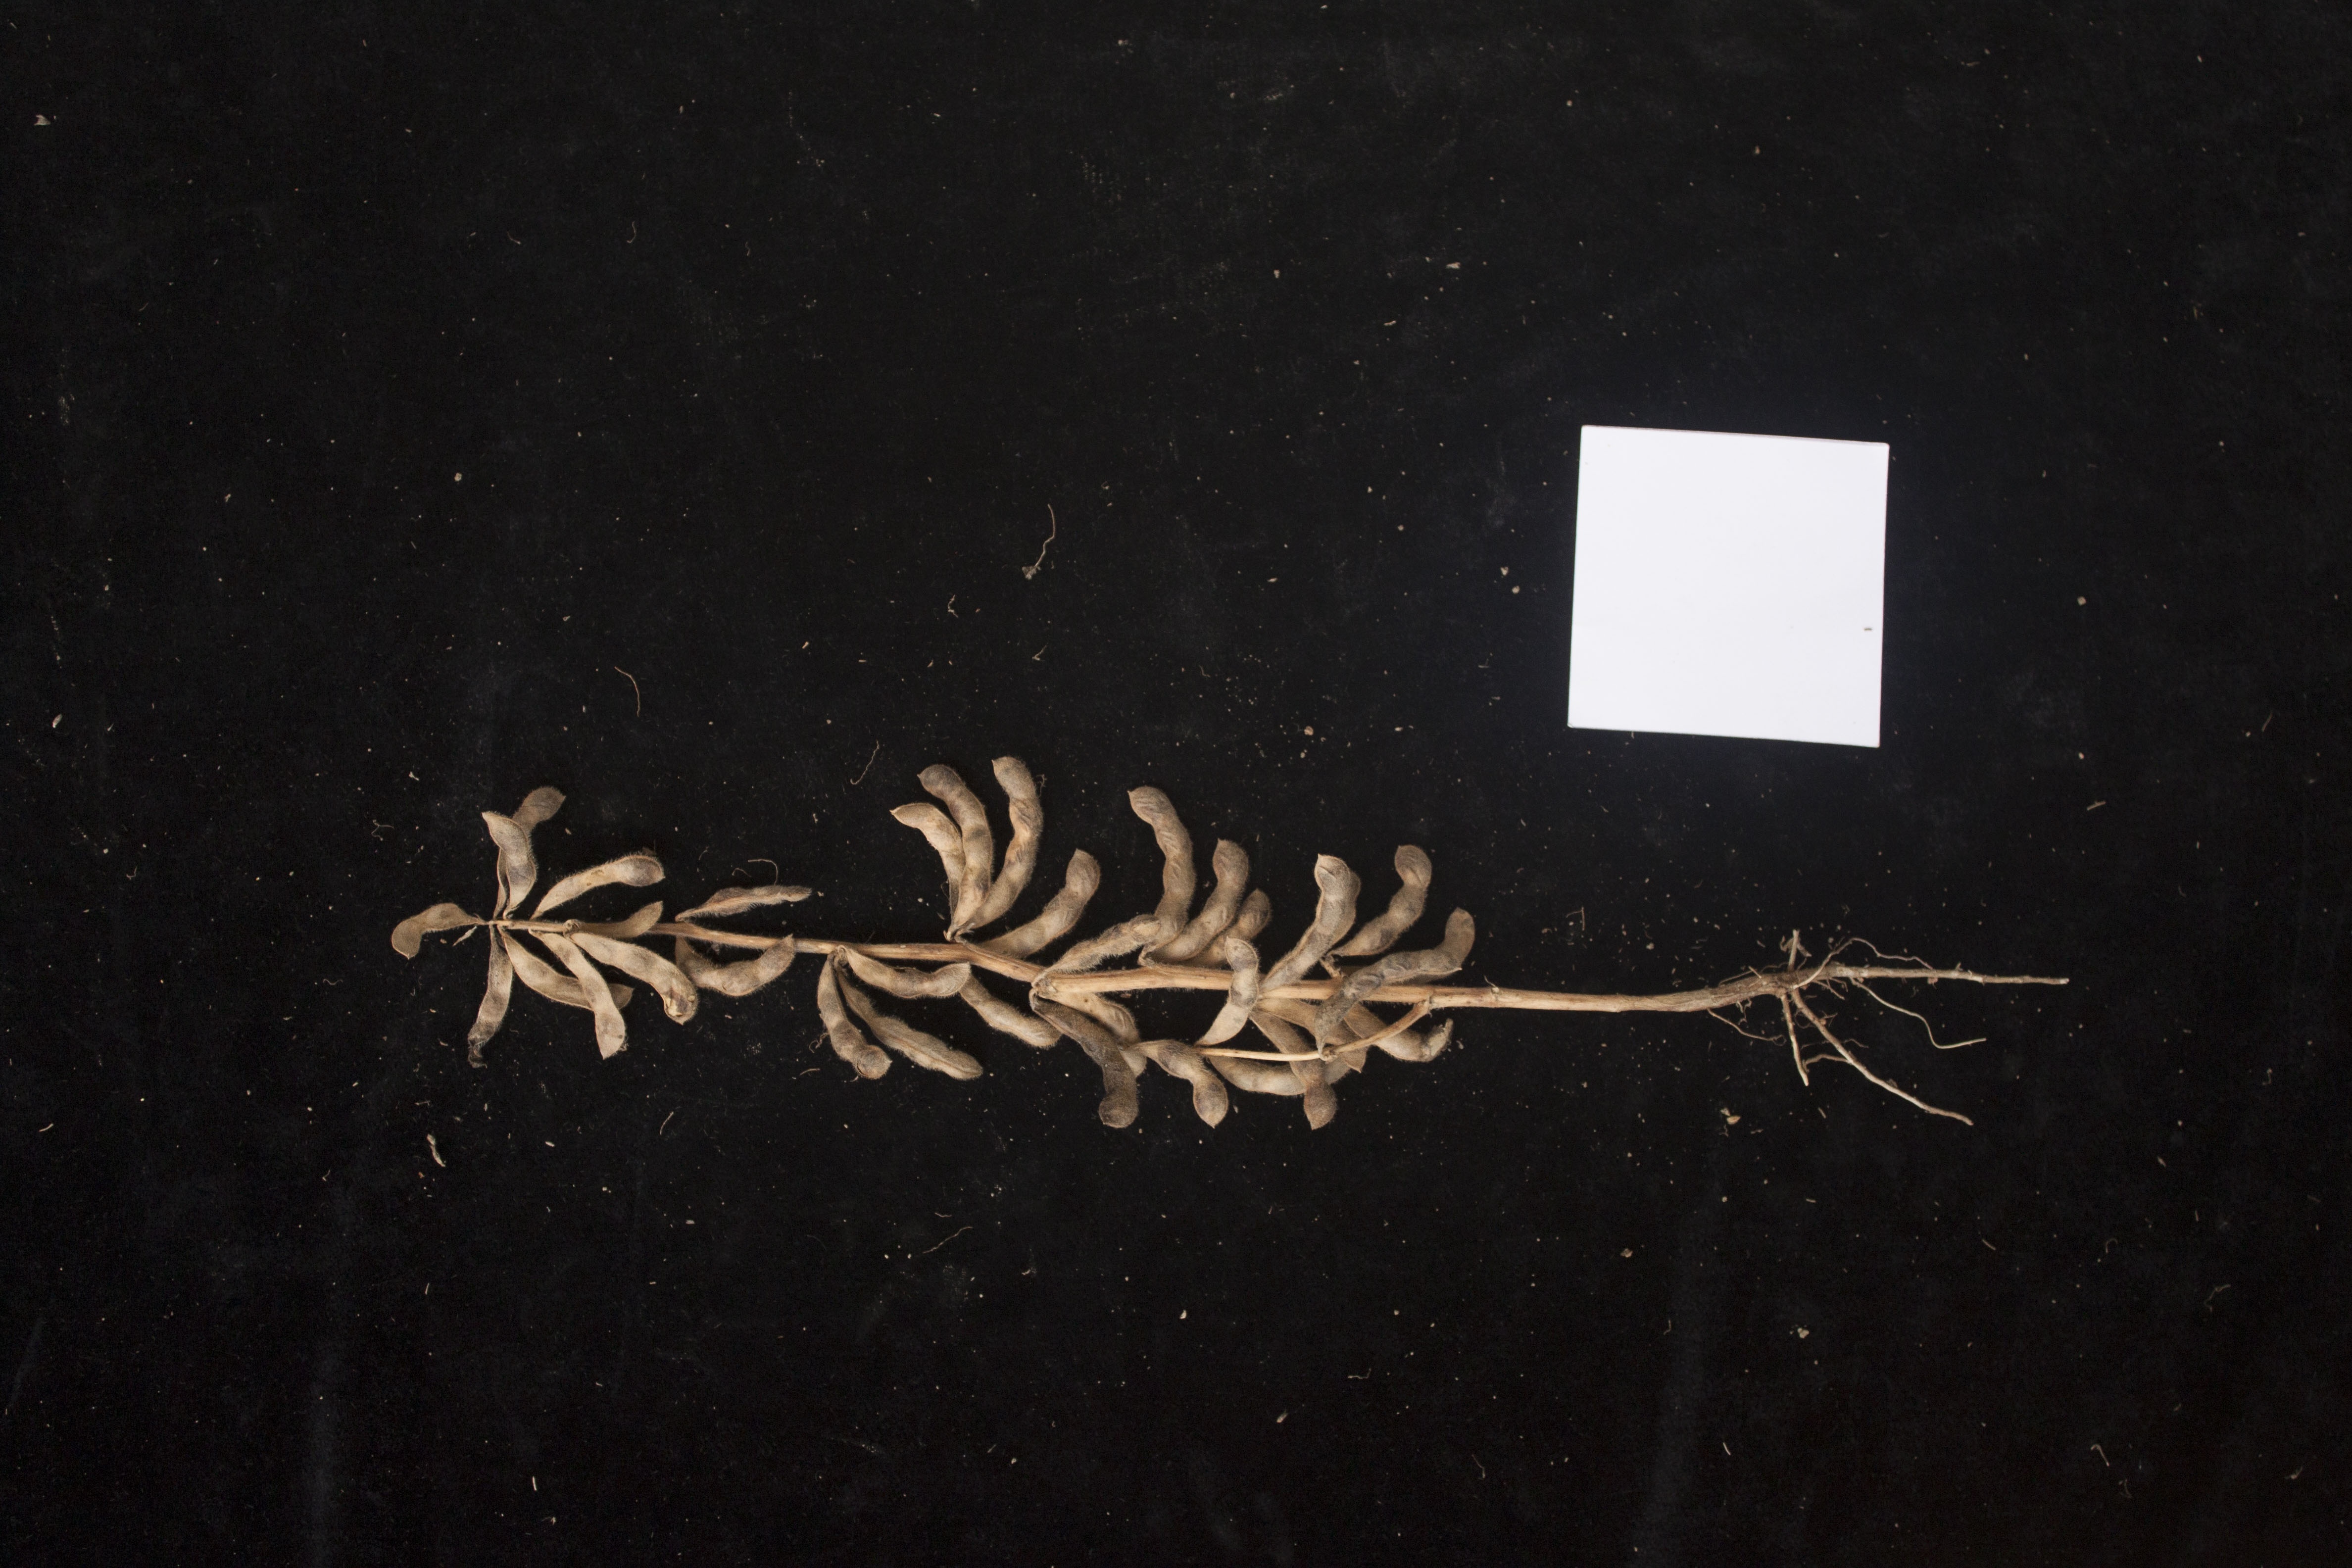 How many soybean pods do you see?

34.